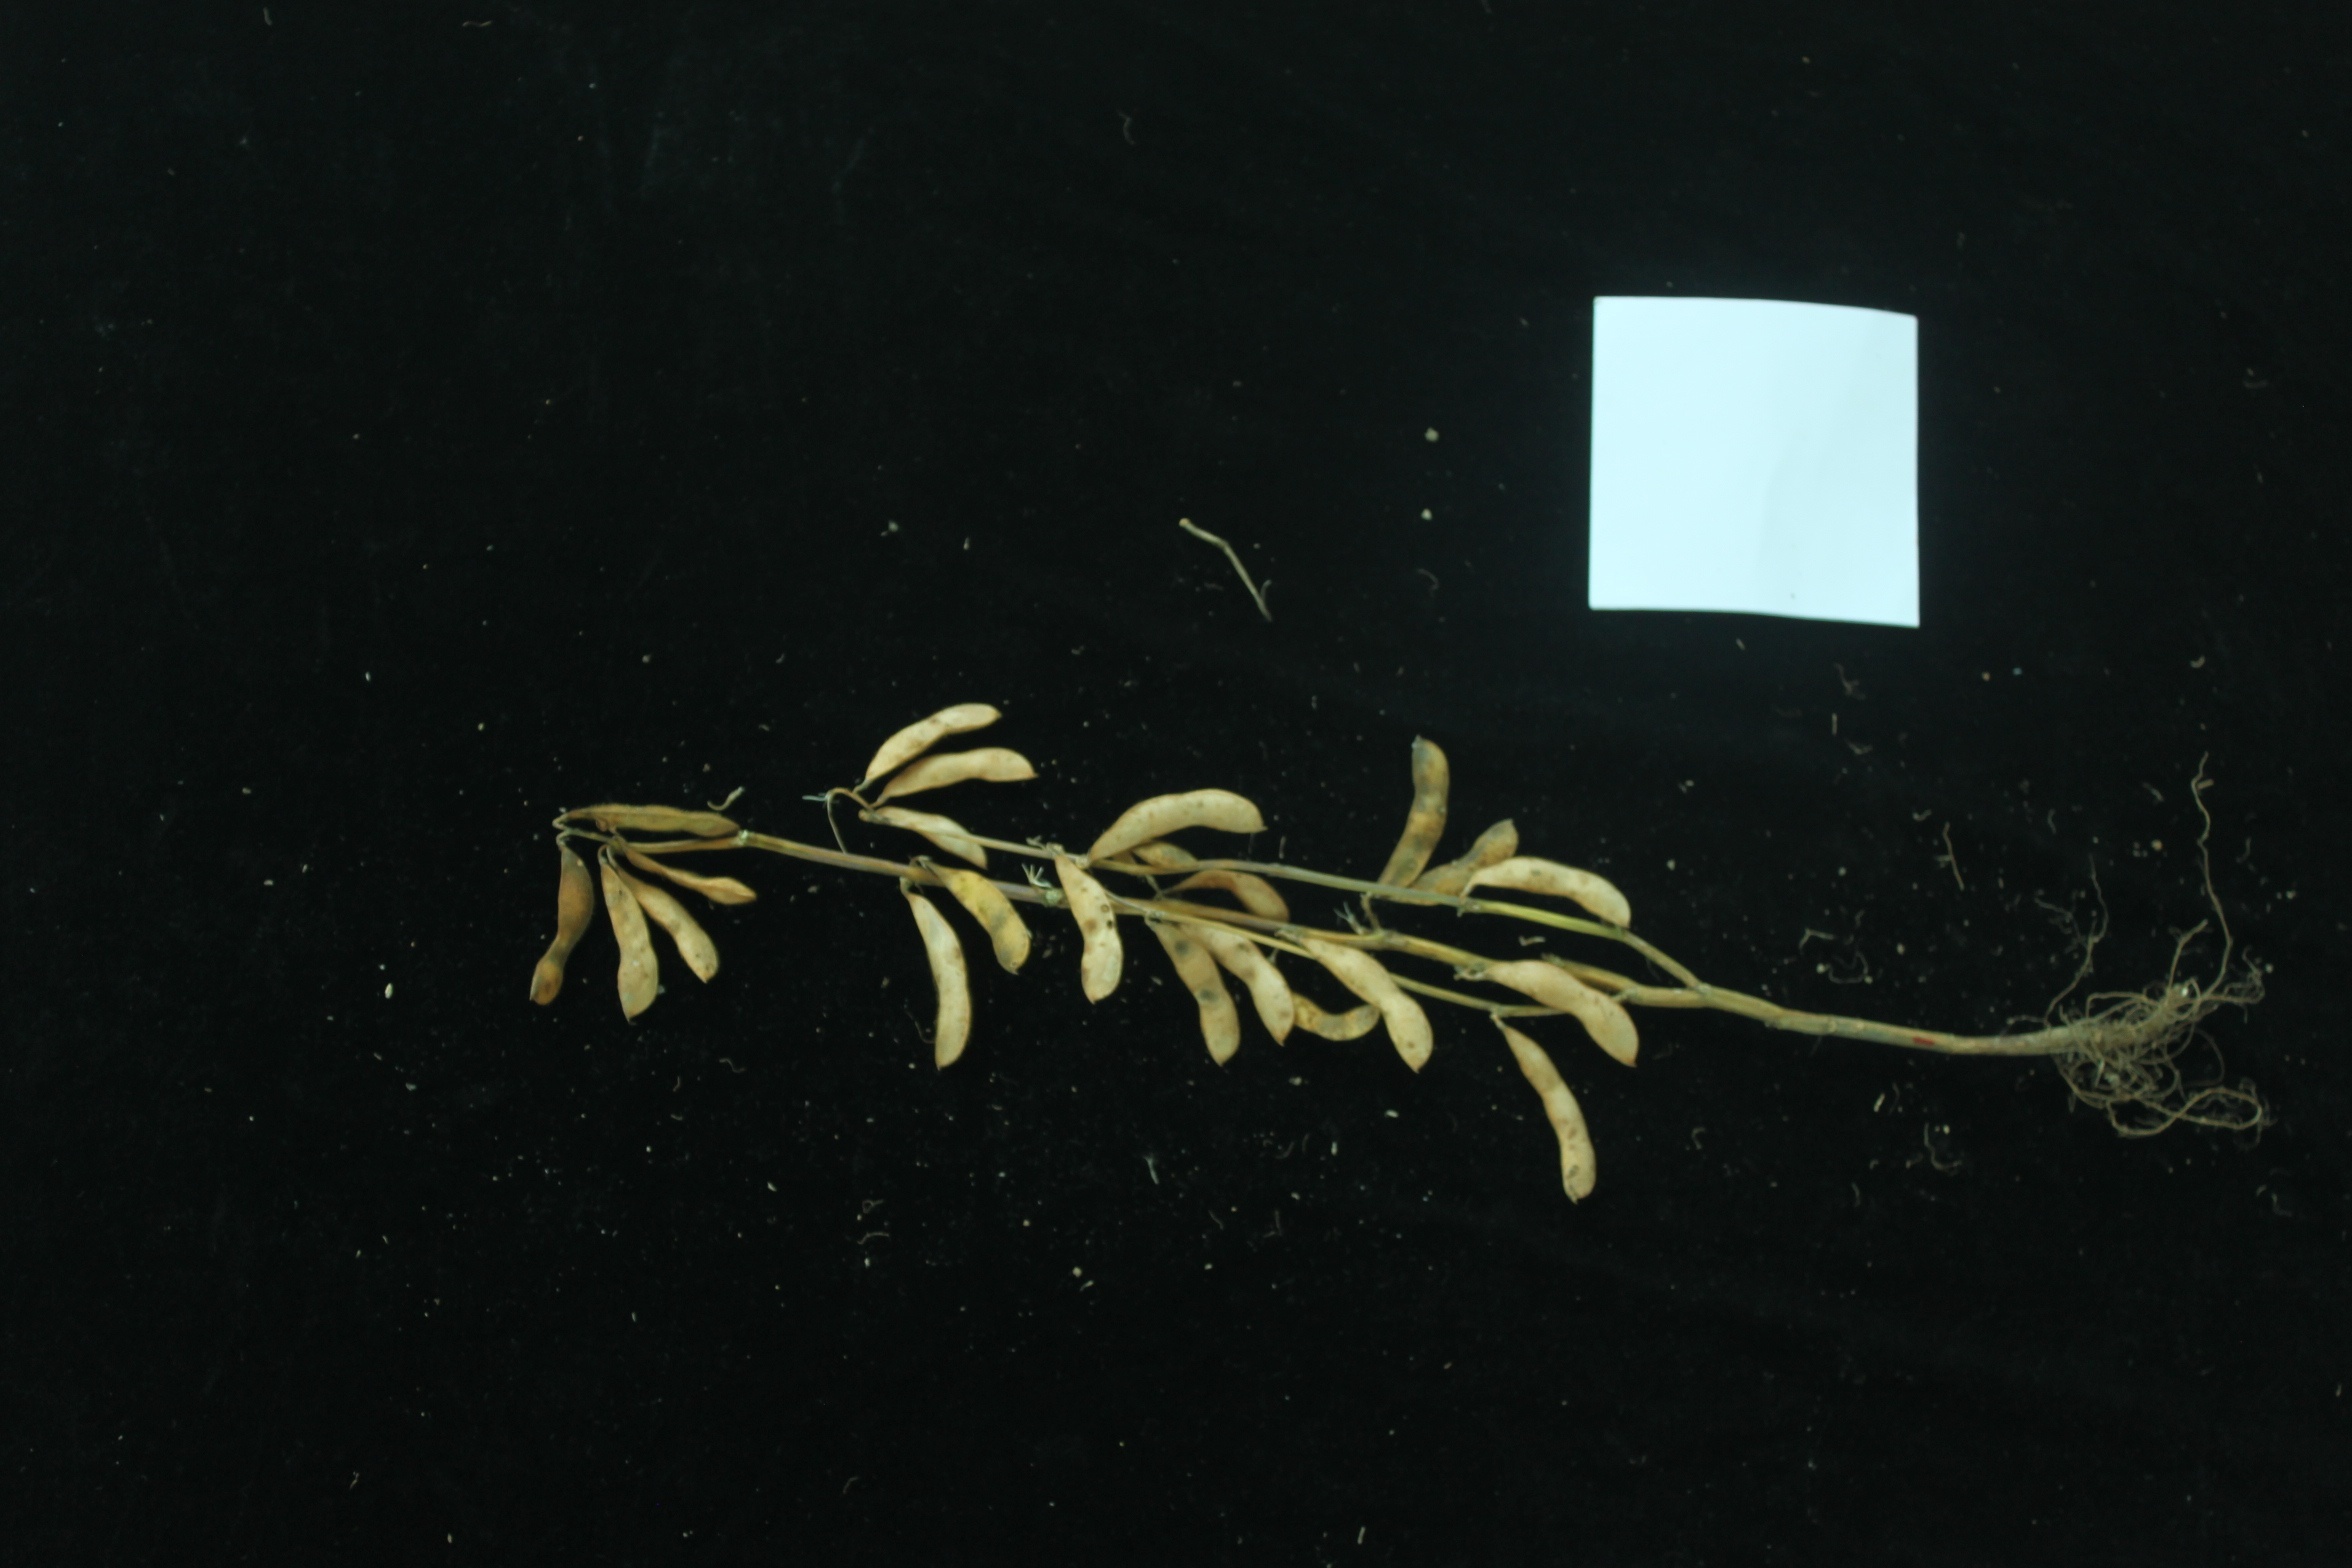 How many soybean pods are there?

23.